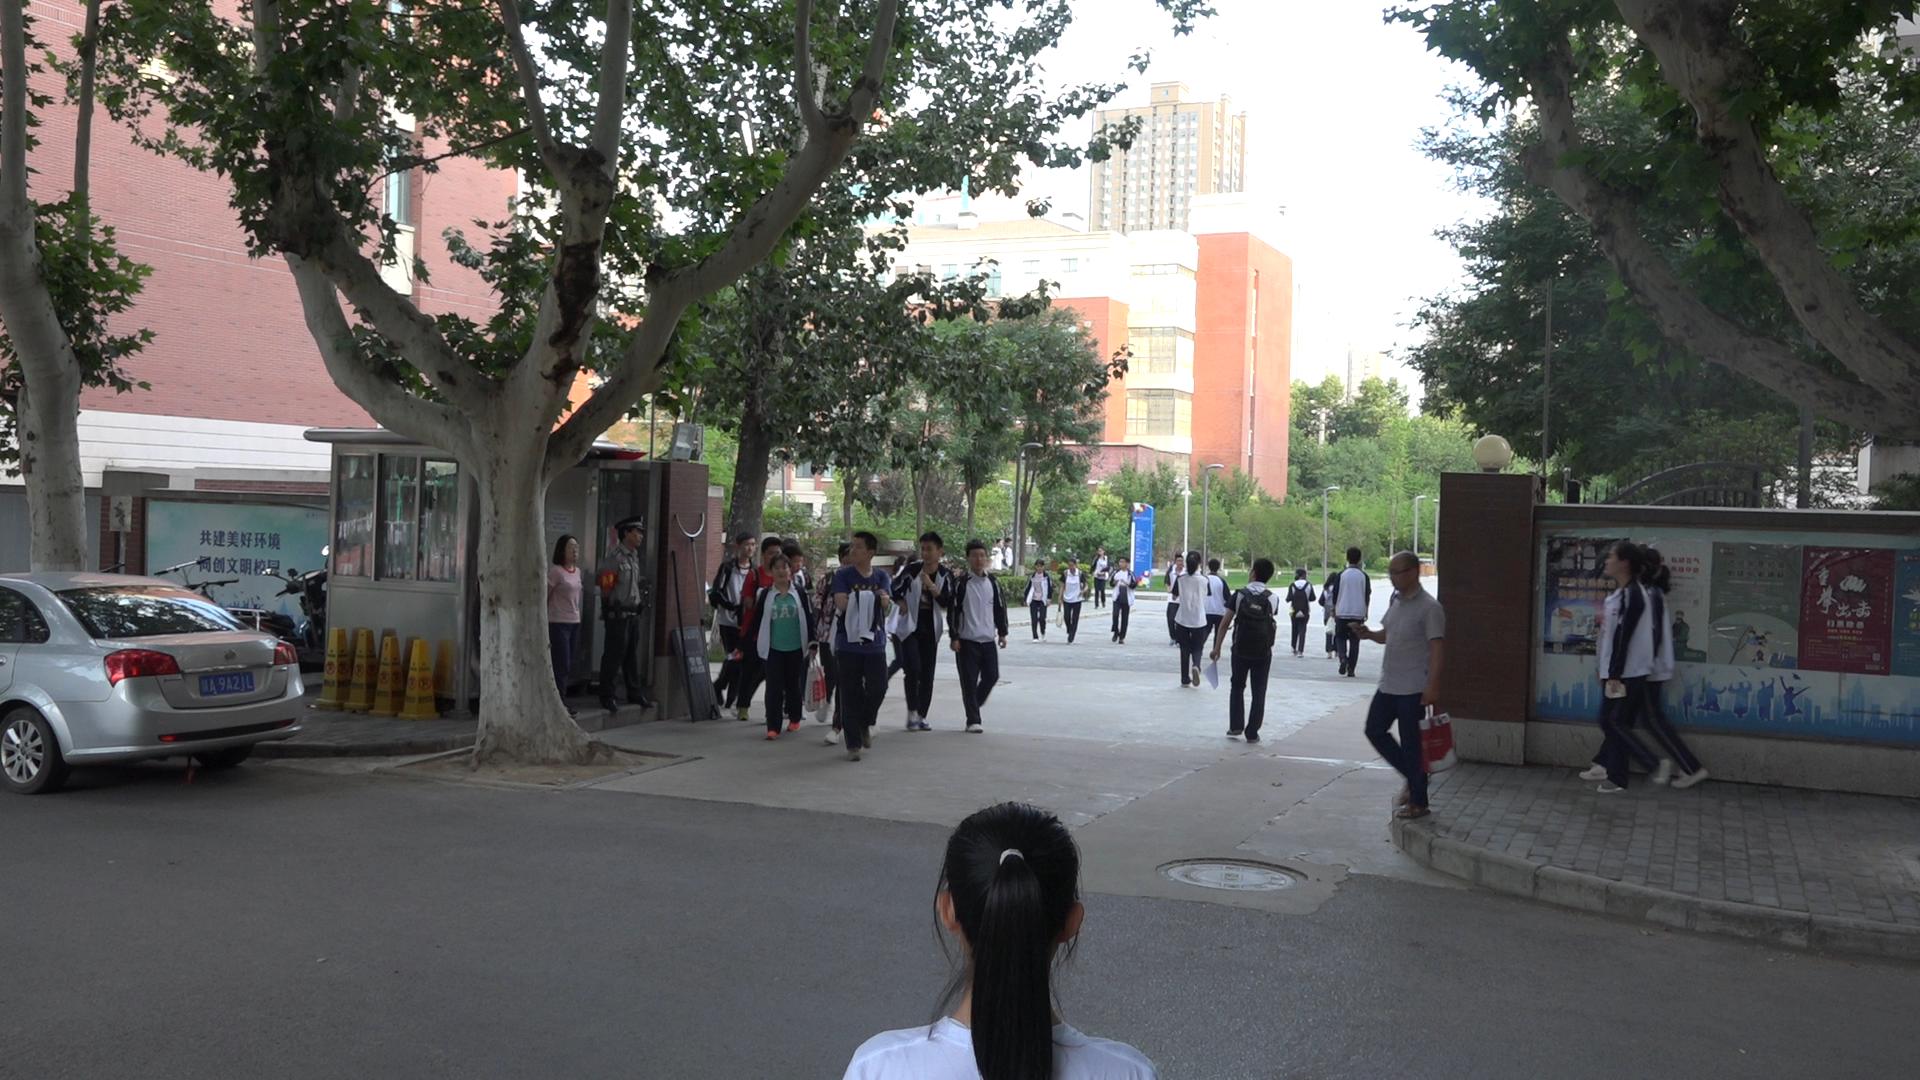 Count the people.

30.